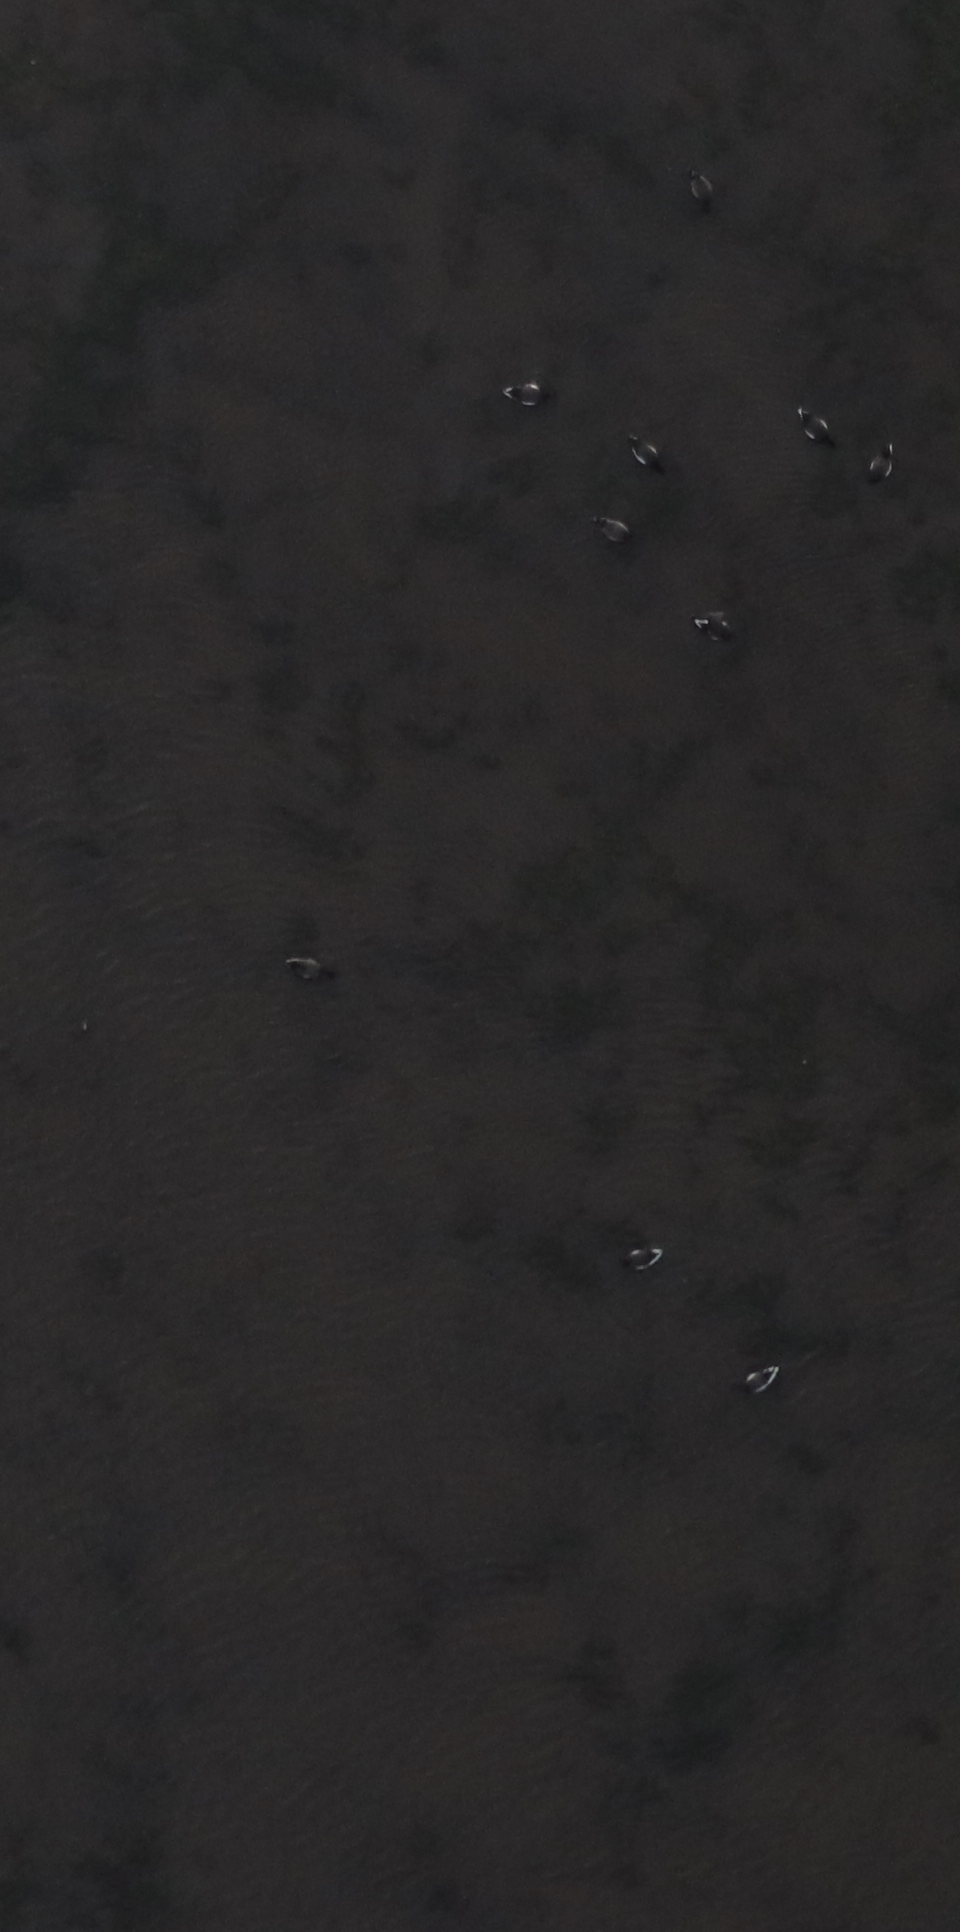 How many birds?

10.